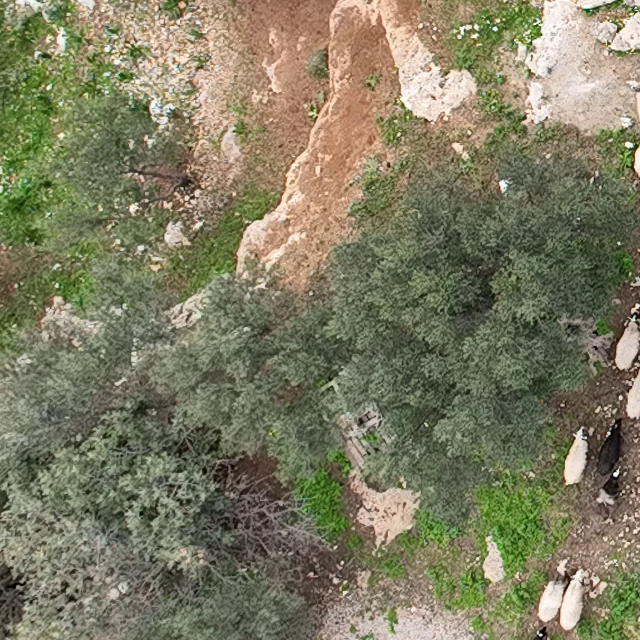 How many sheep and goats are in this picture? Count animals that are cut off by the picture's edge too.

9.